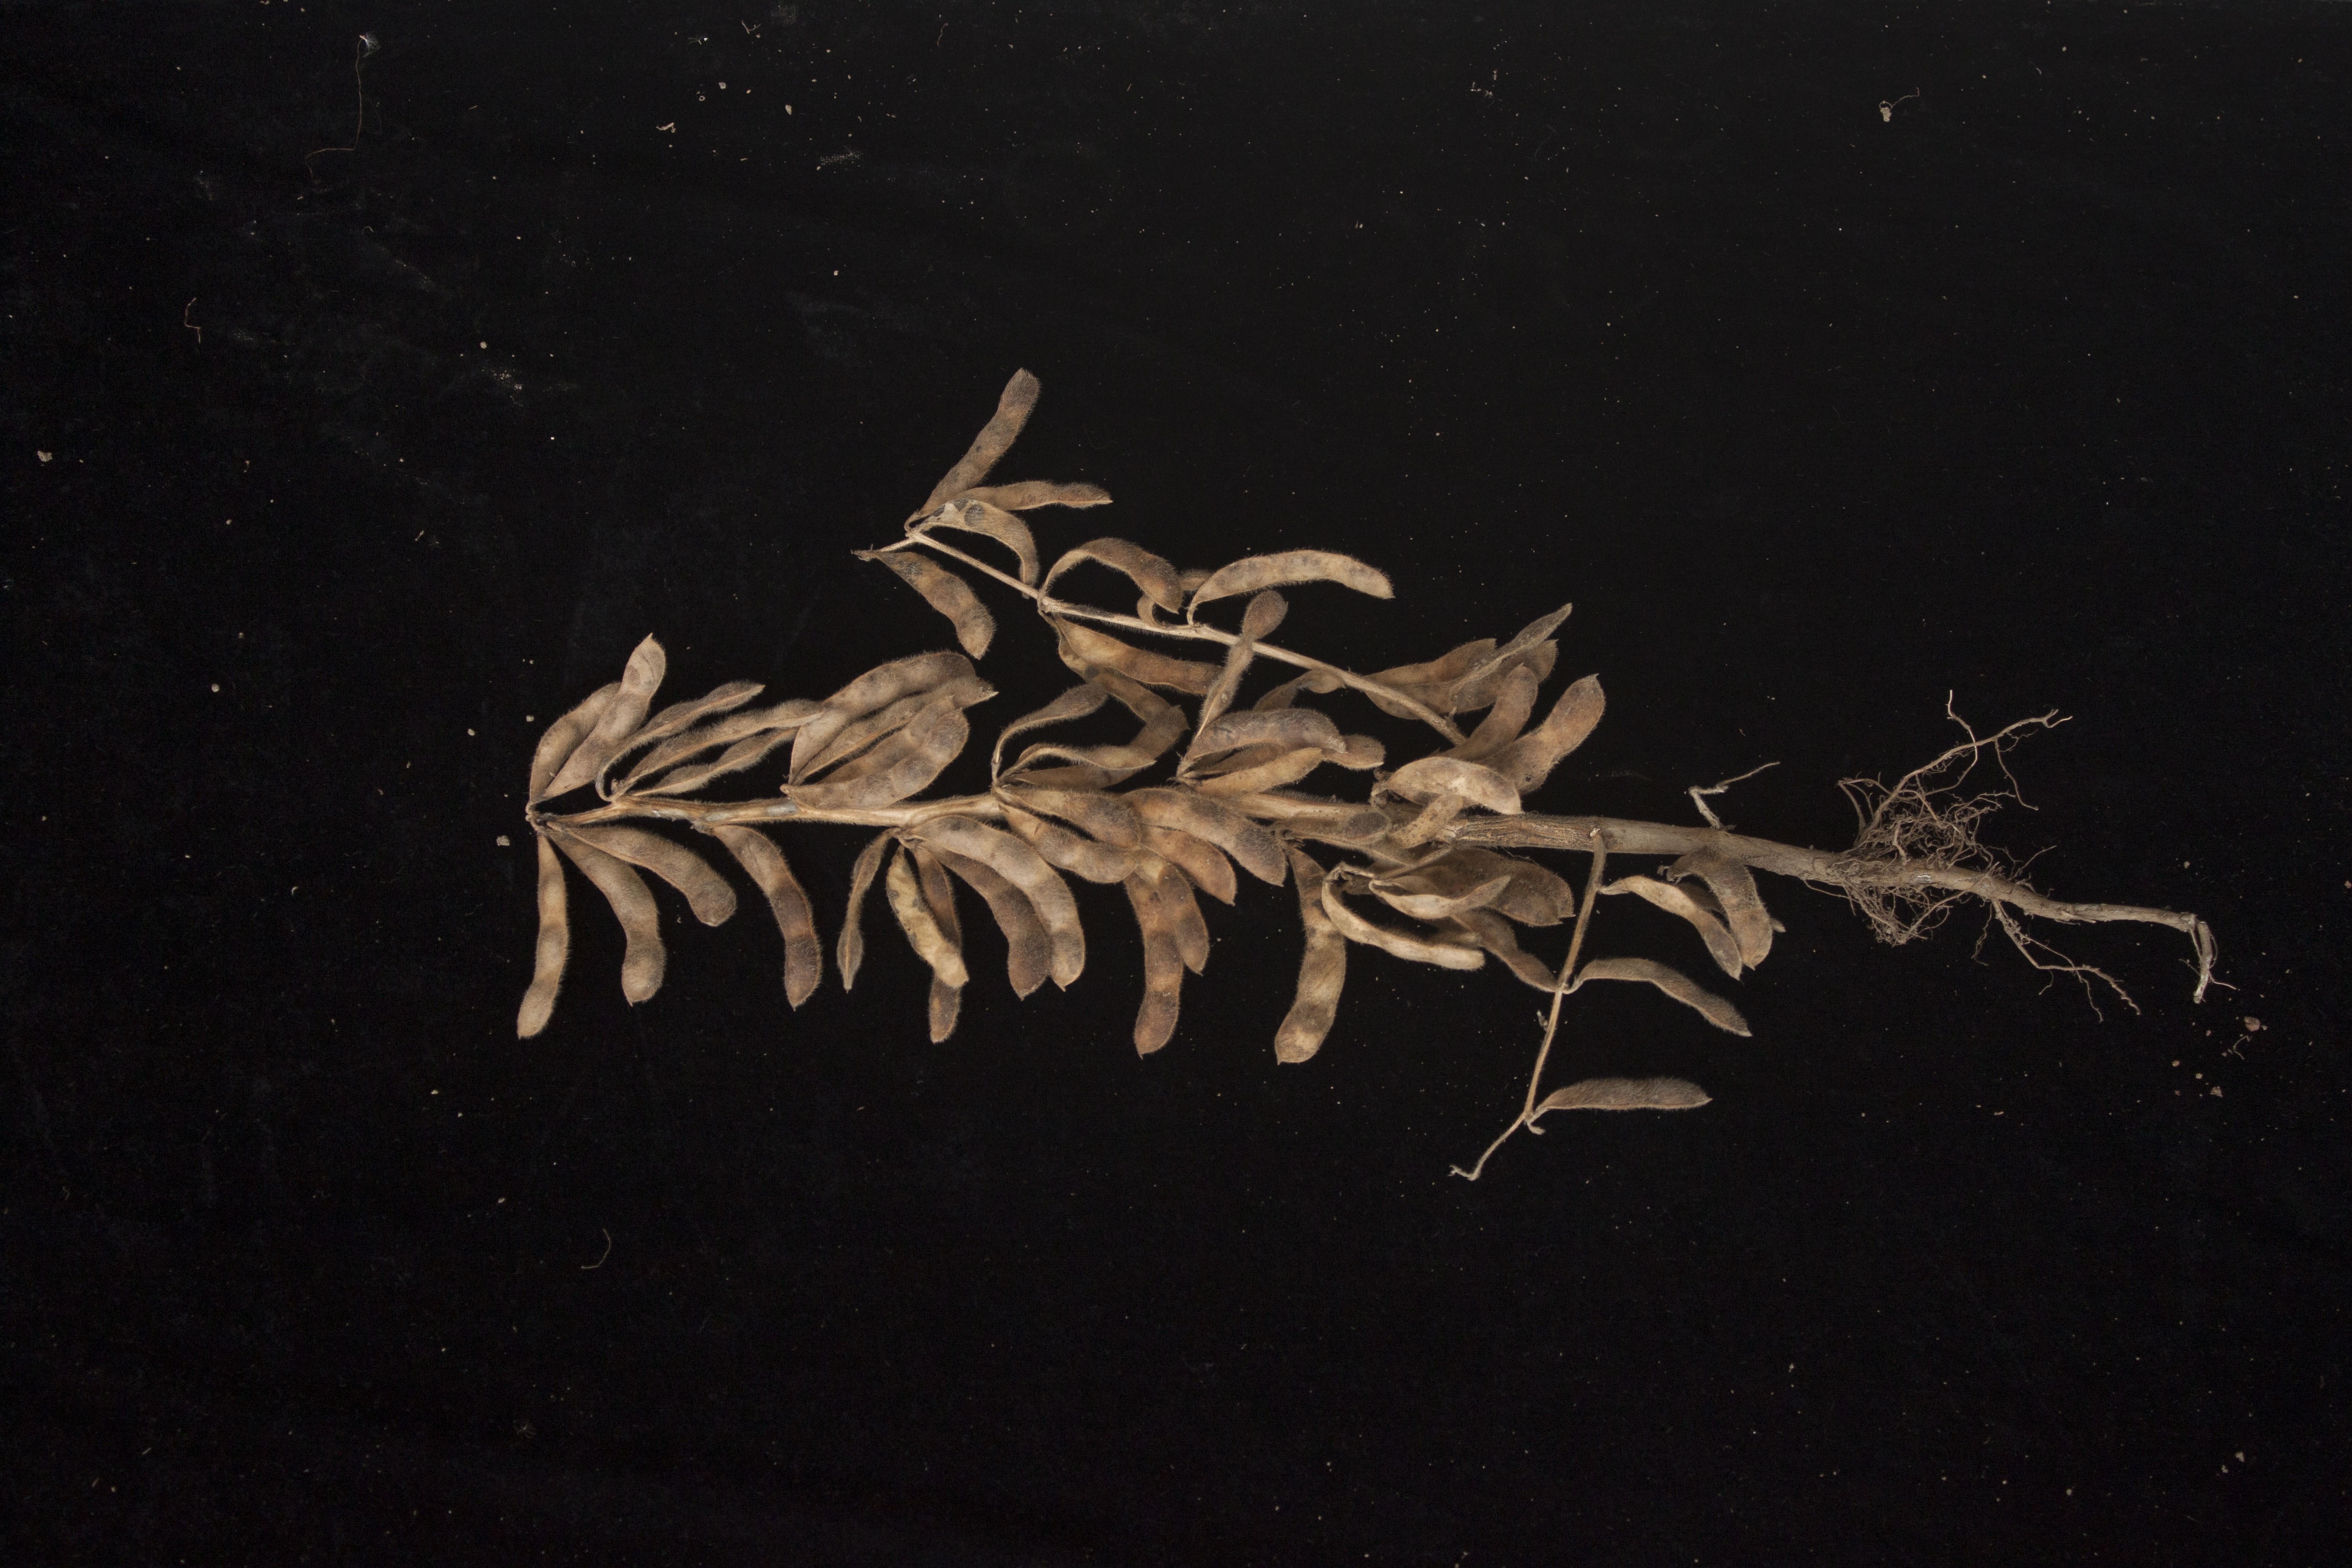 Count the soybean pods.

57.